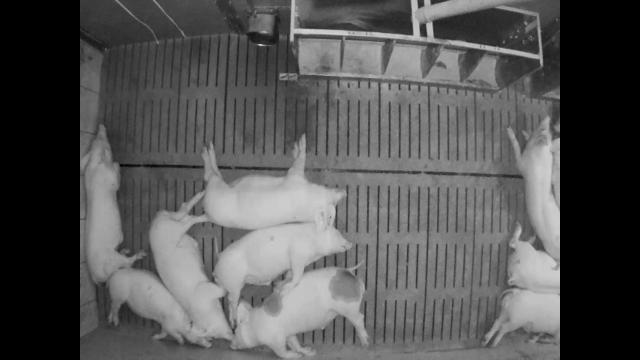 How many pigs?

9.